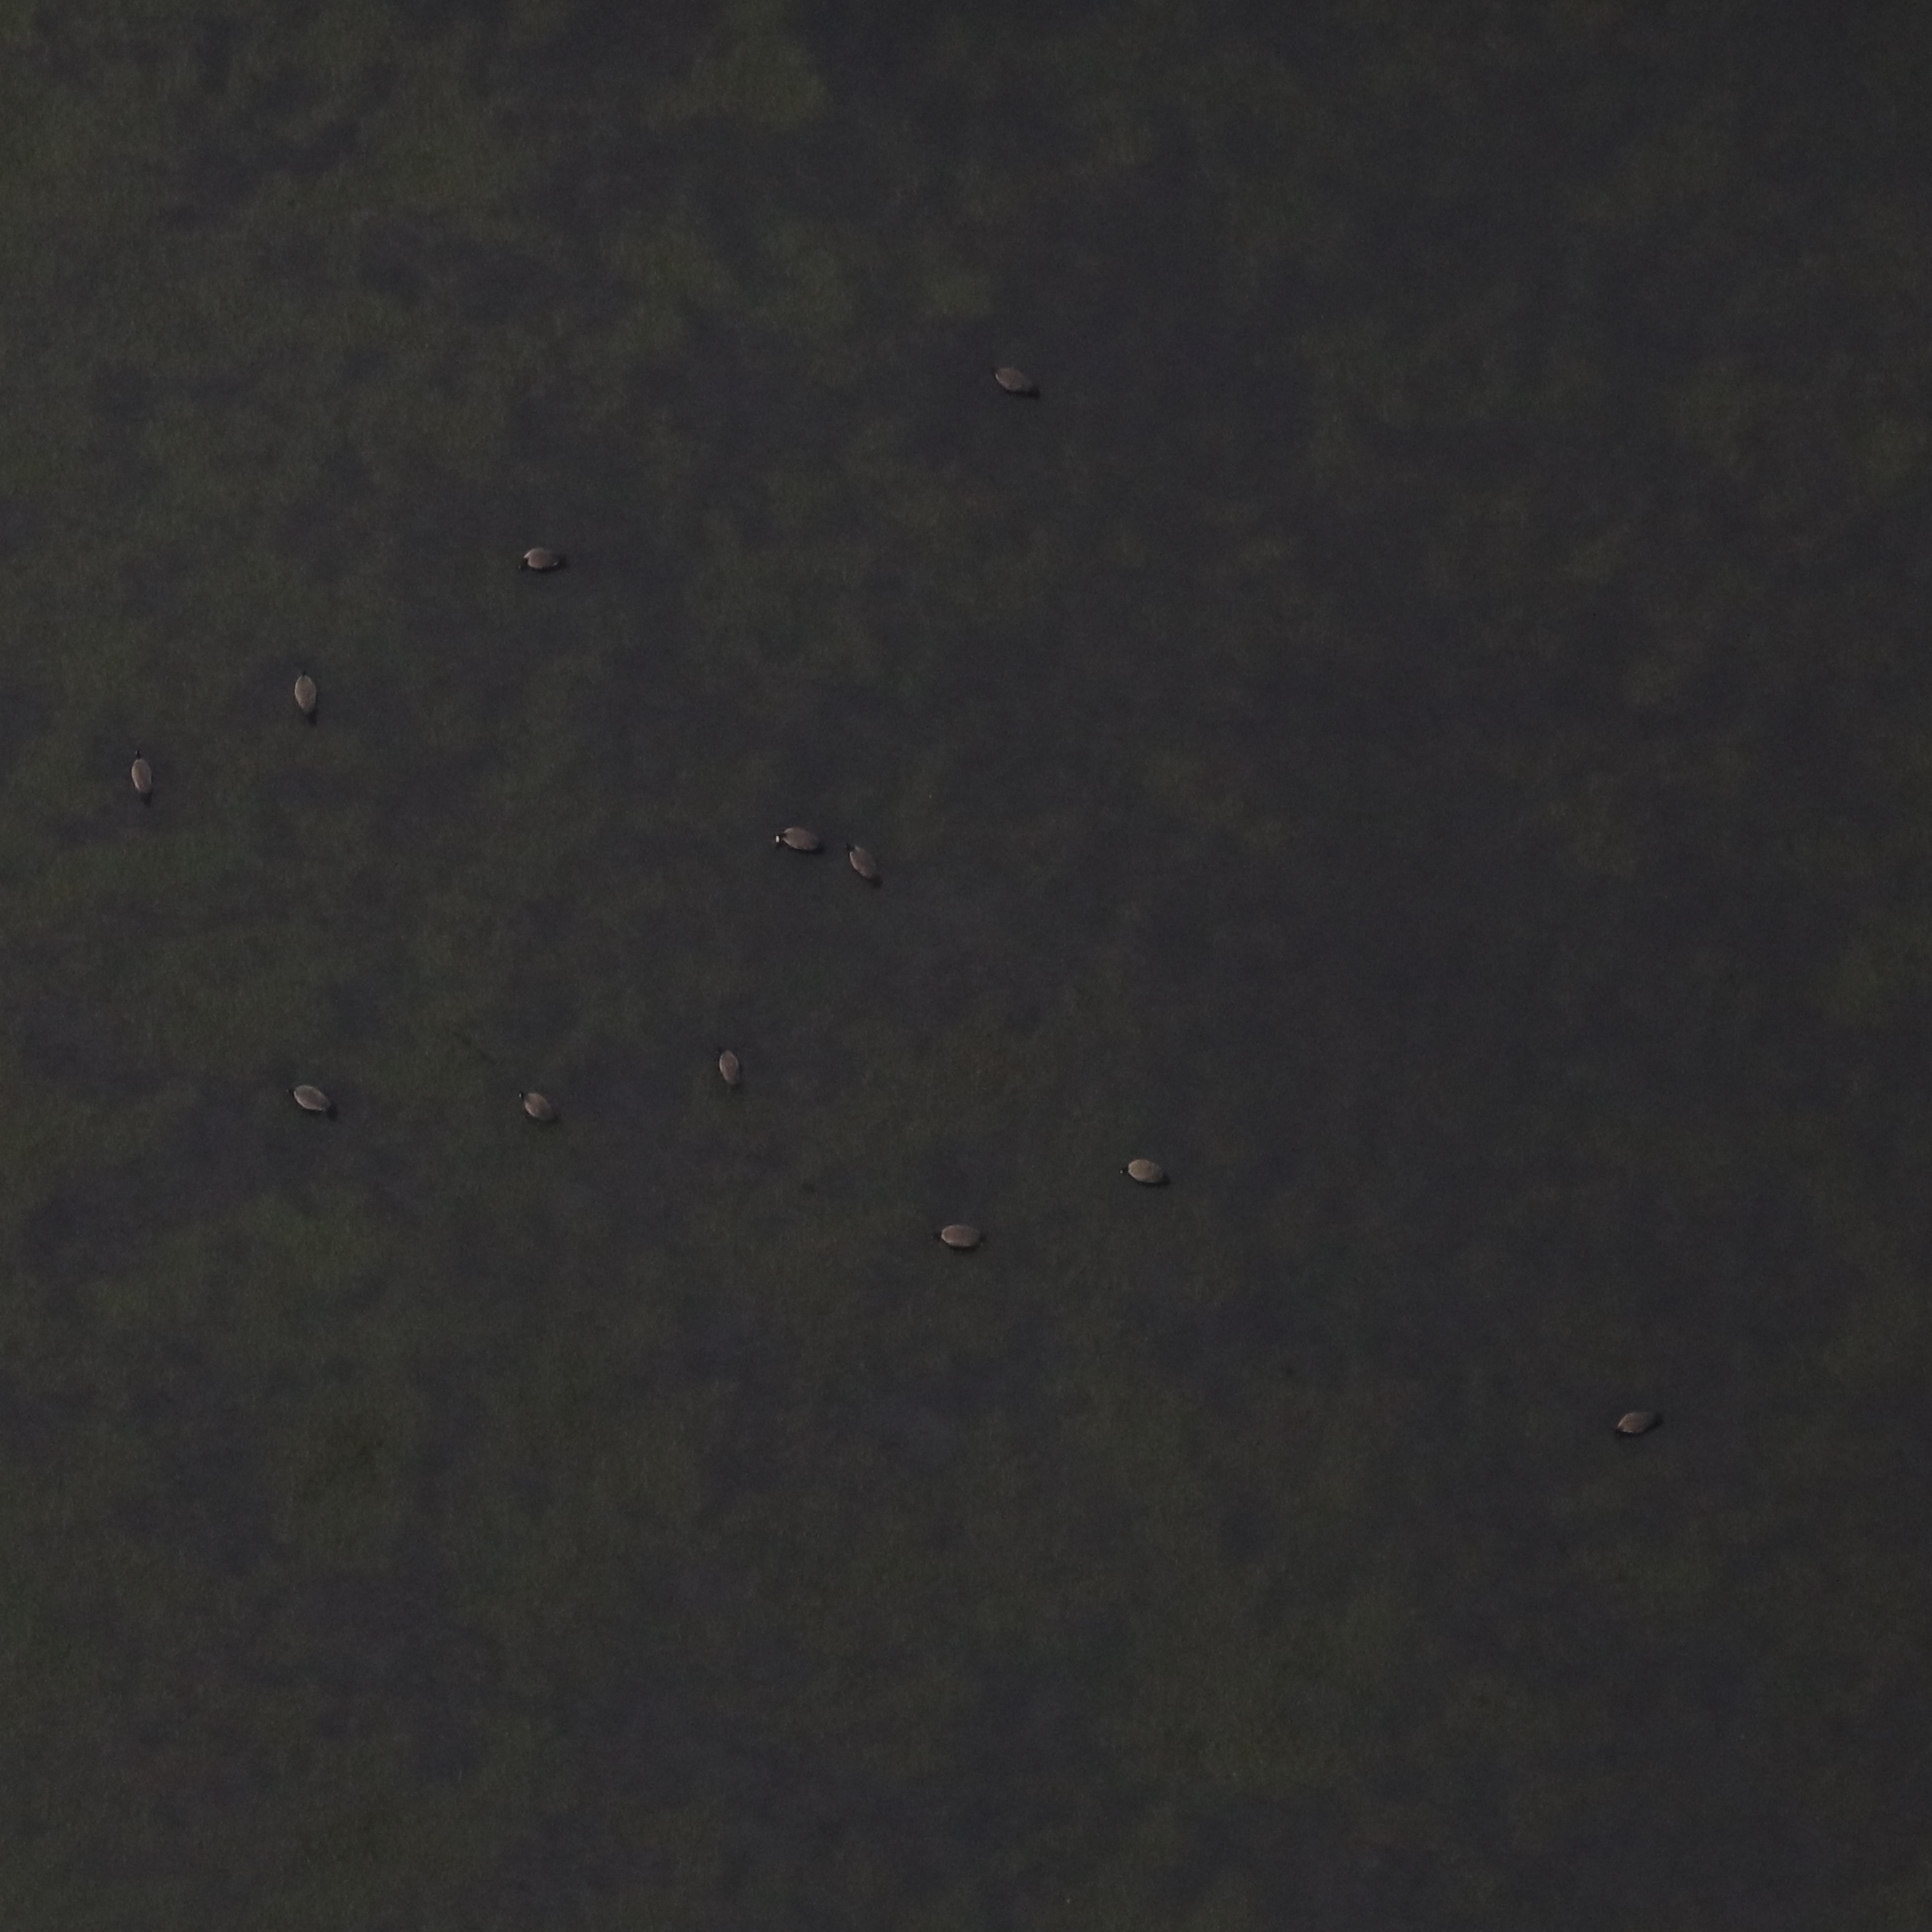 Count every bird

12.